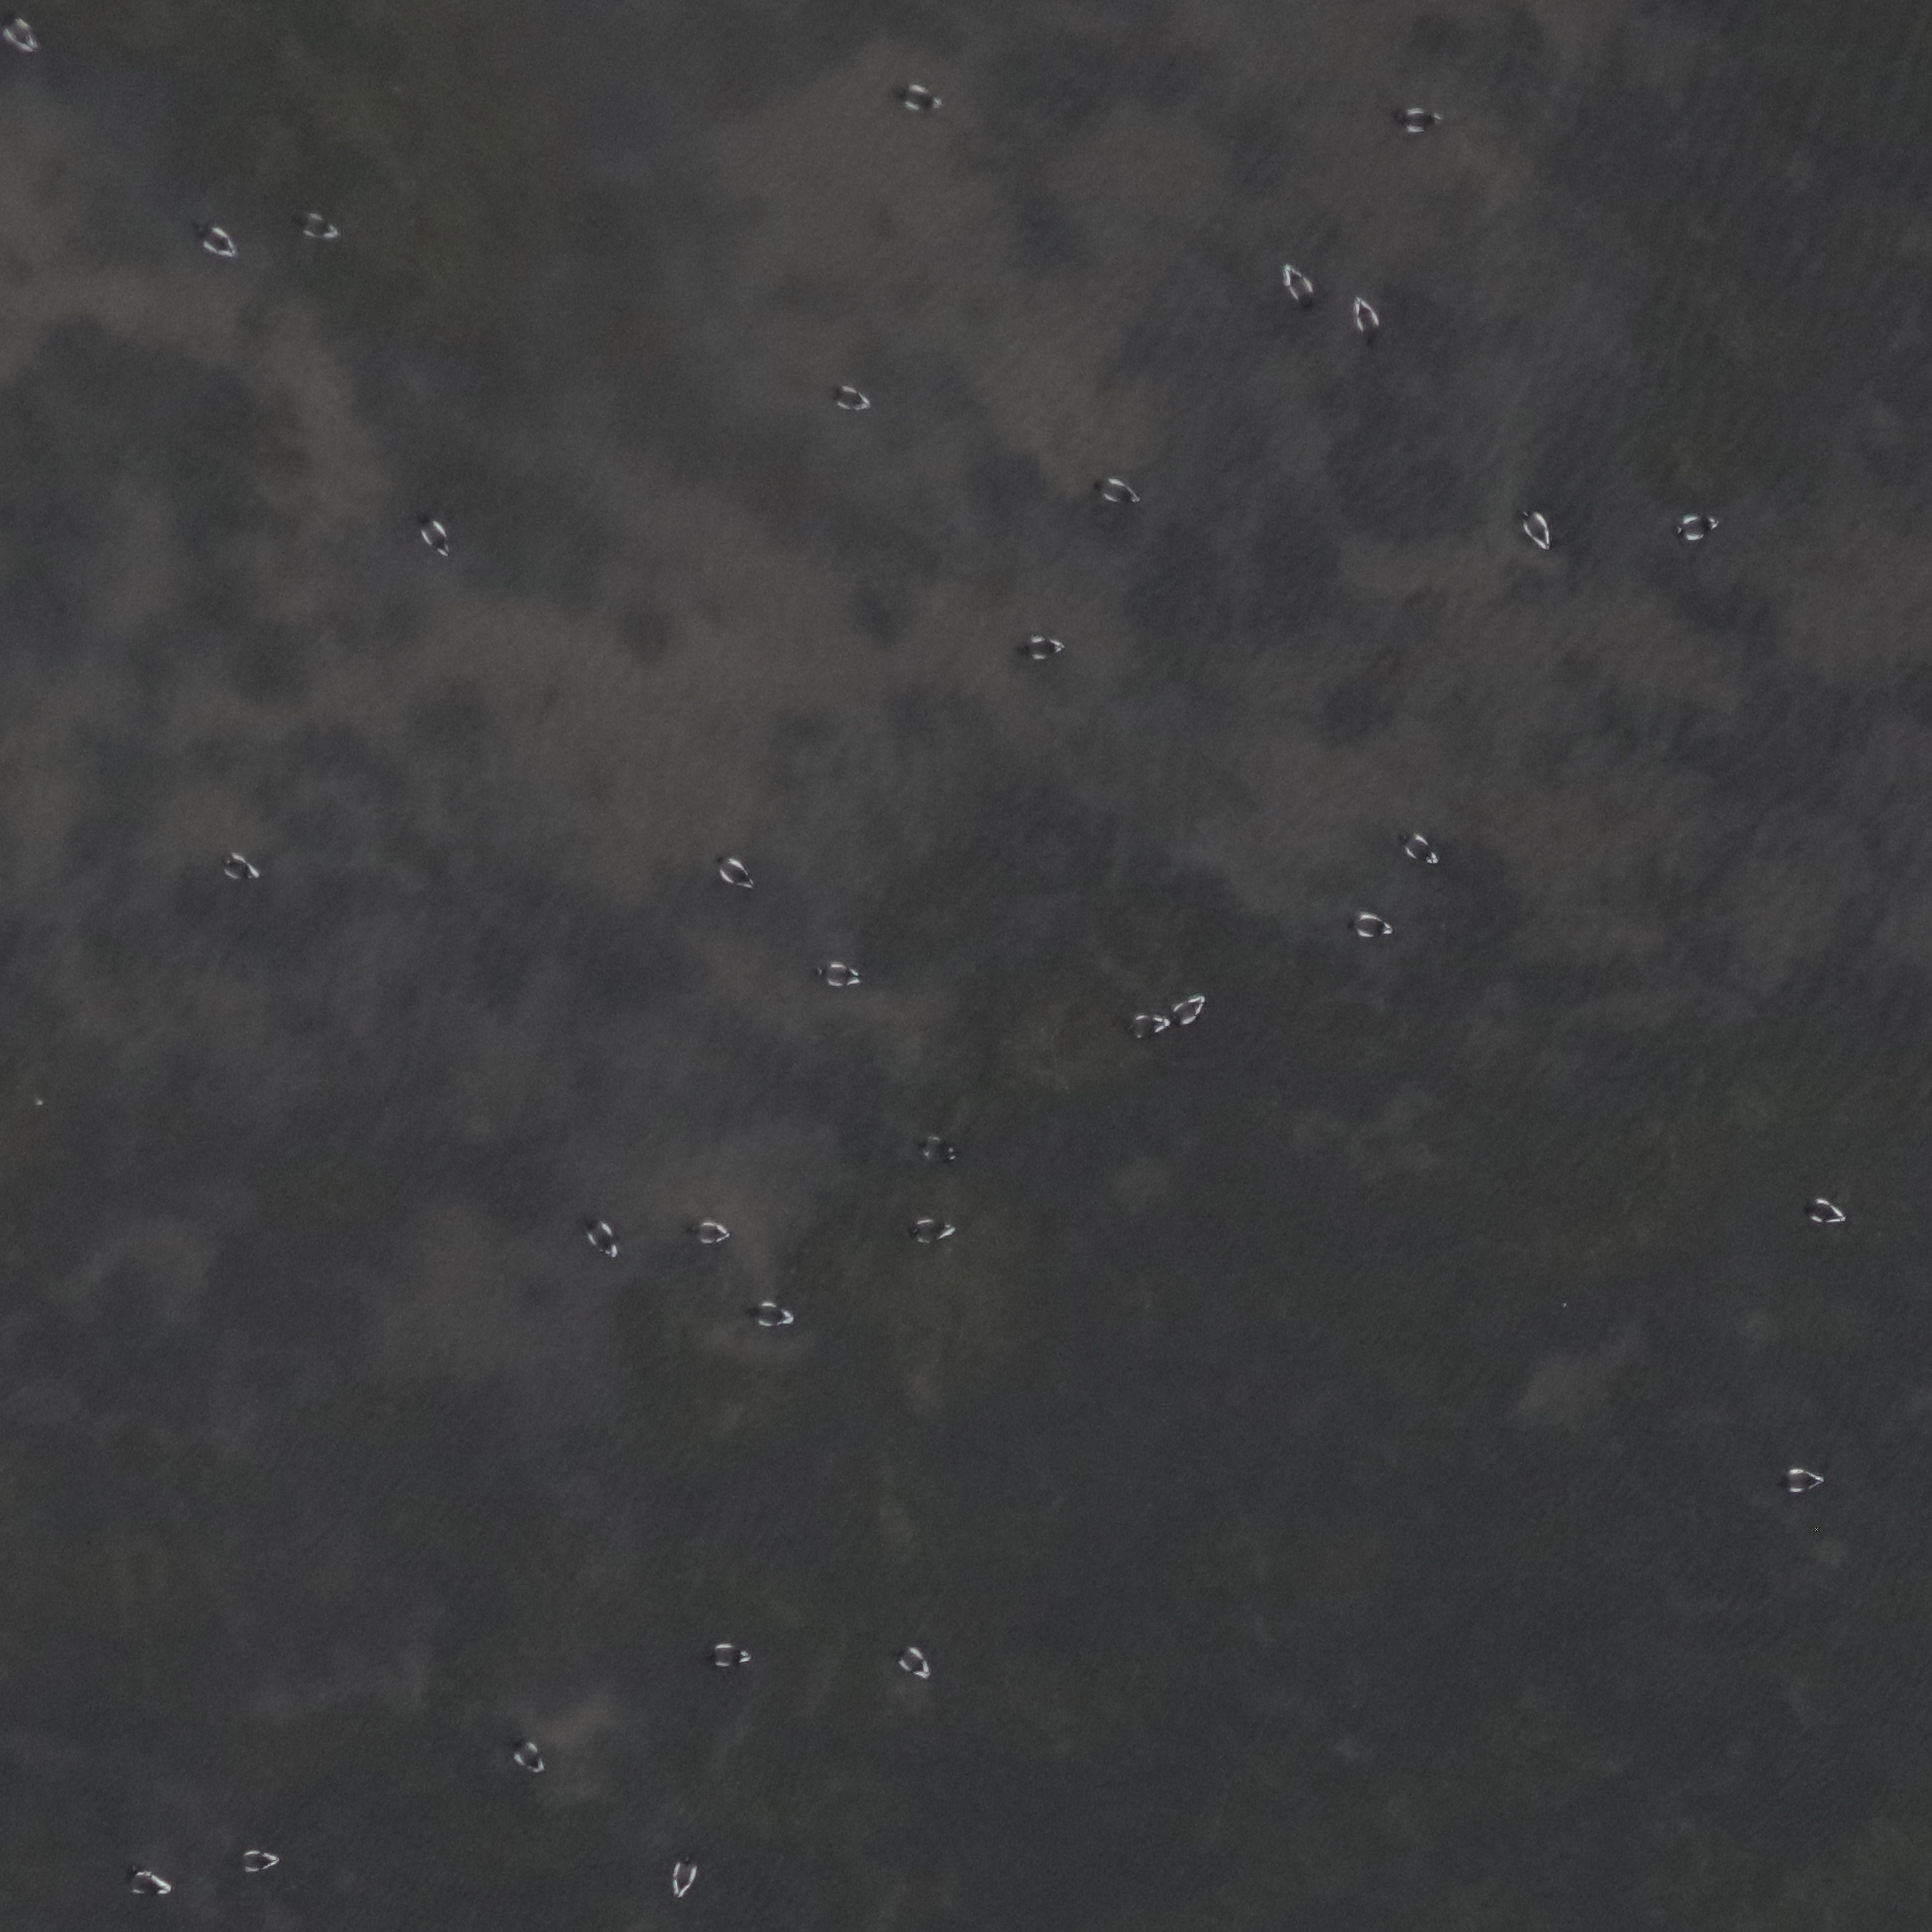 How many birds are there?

33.